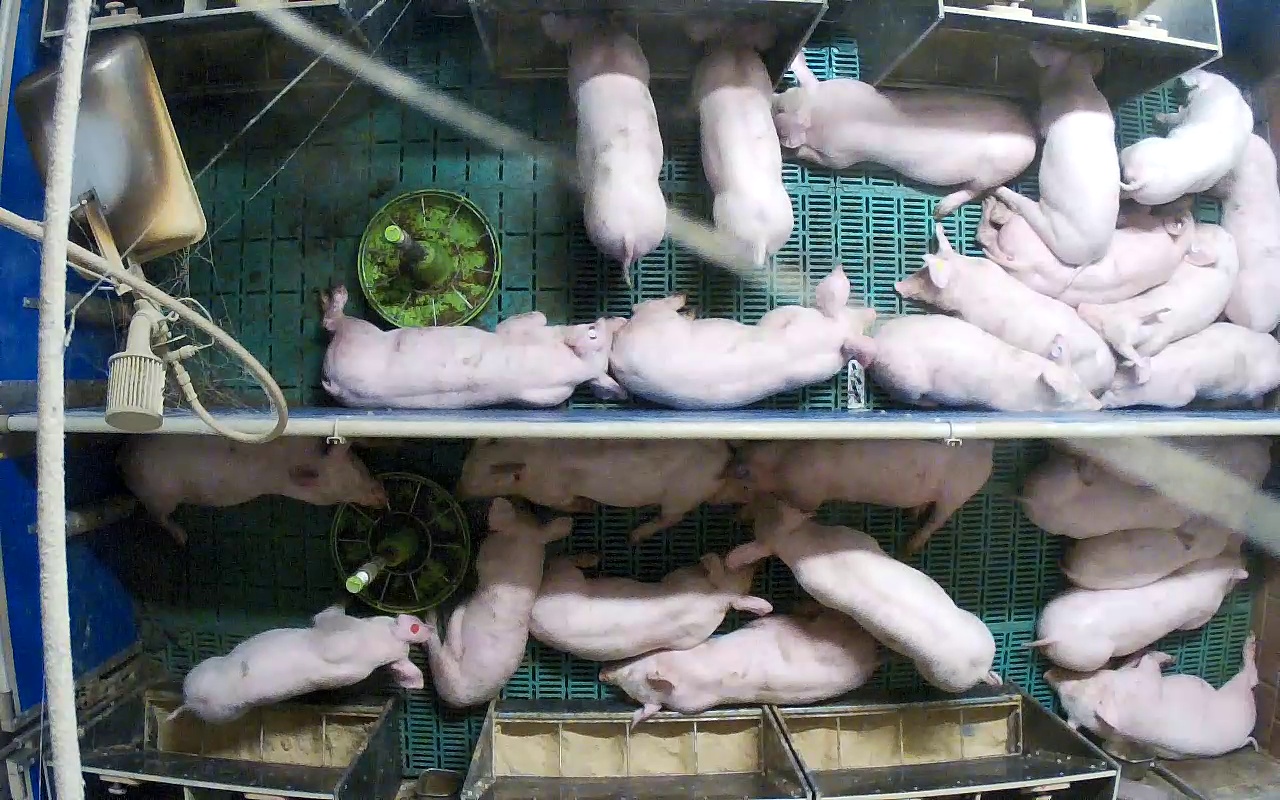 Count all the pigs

26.